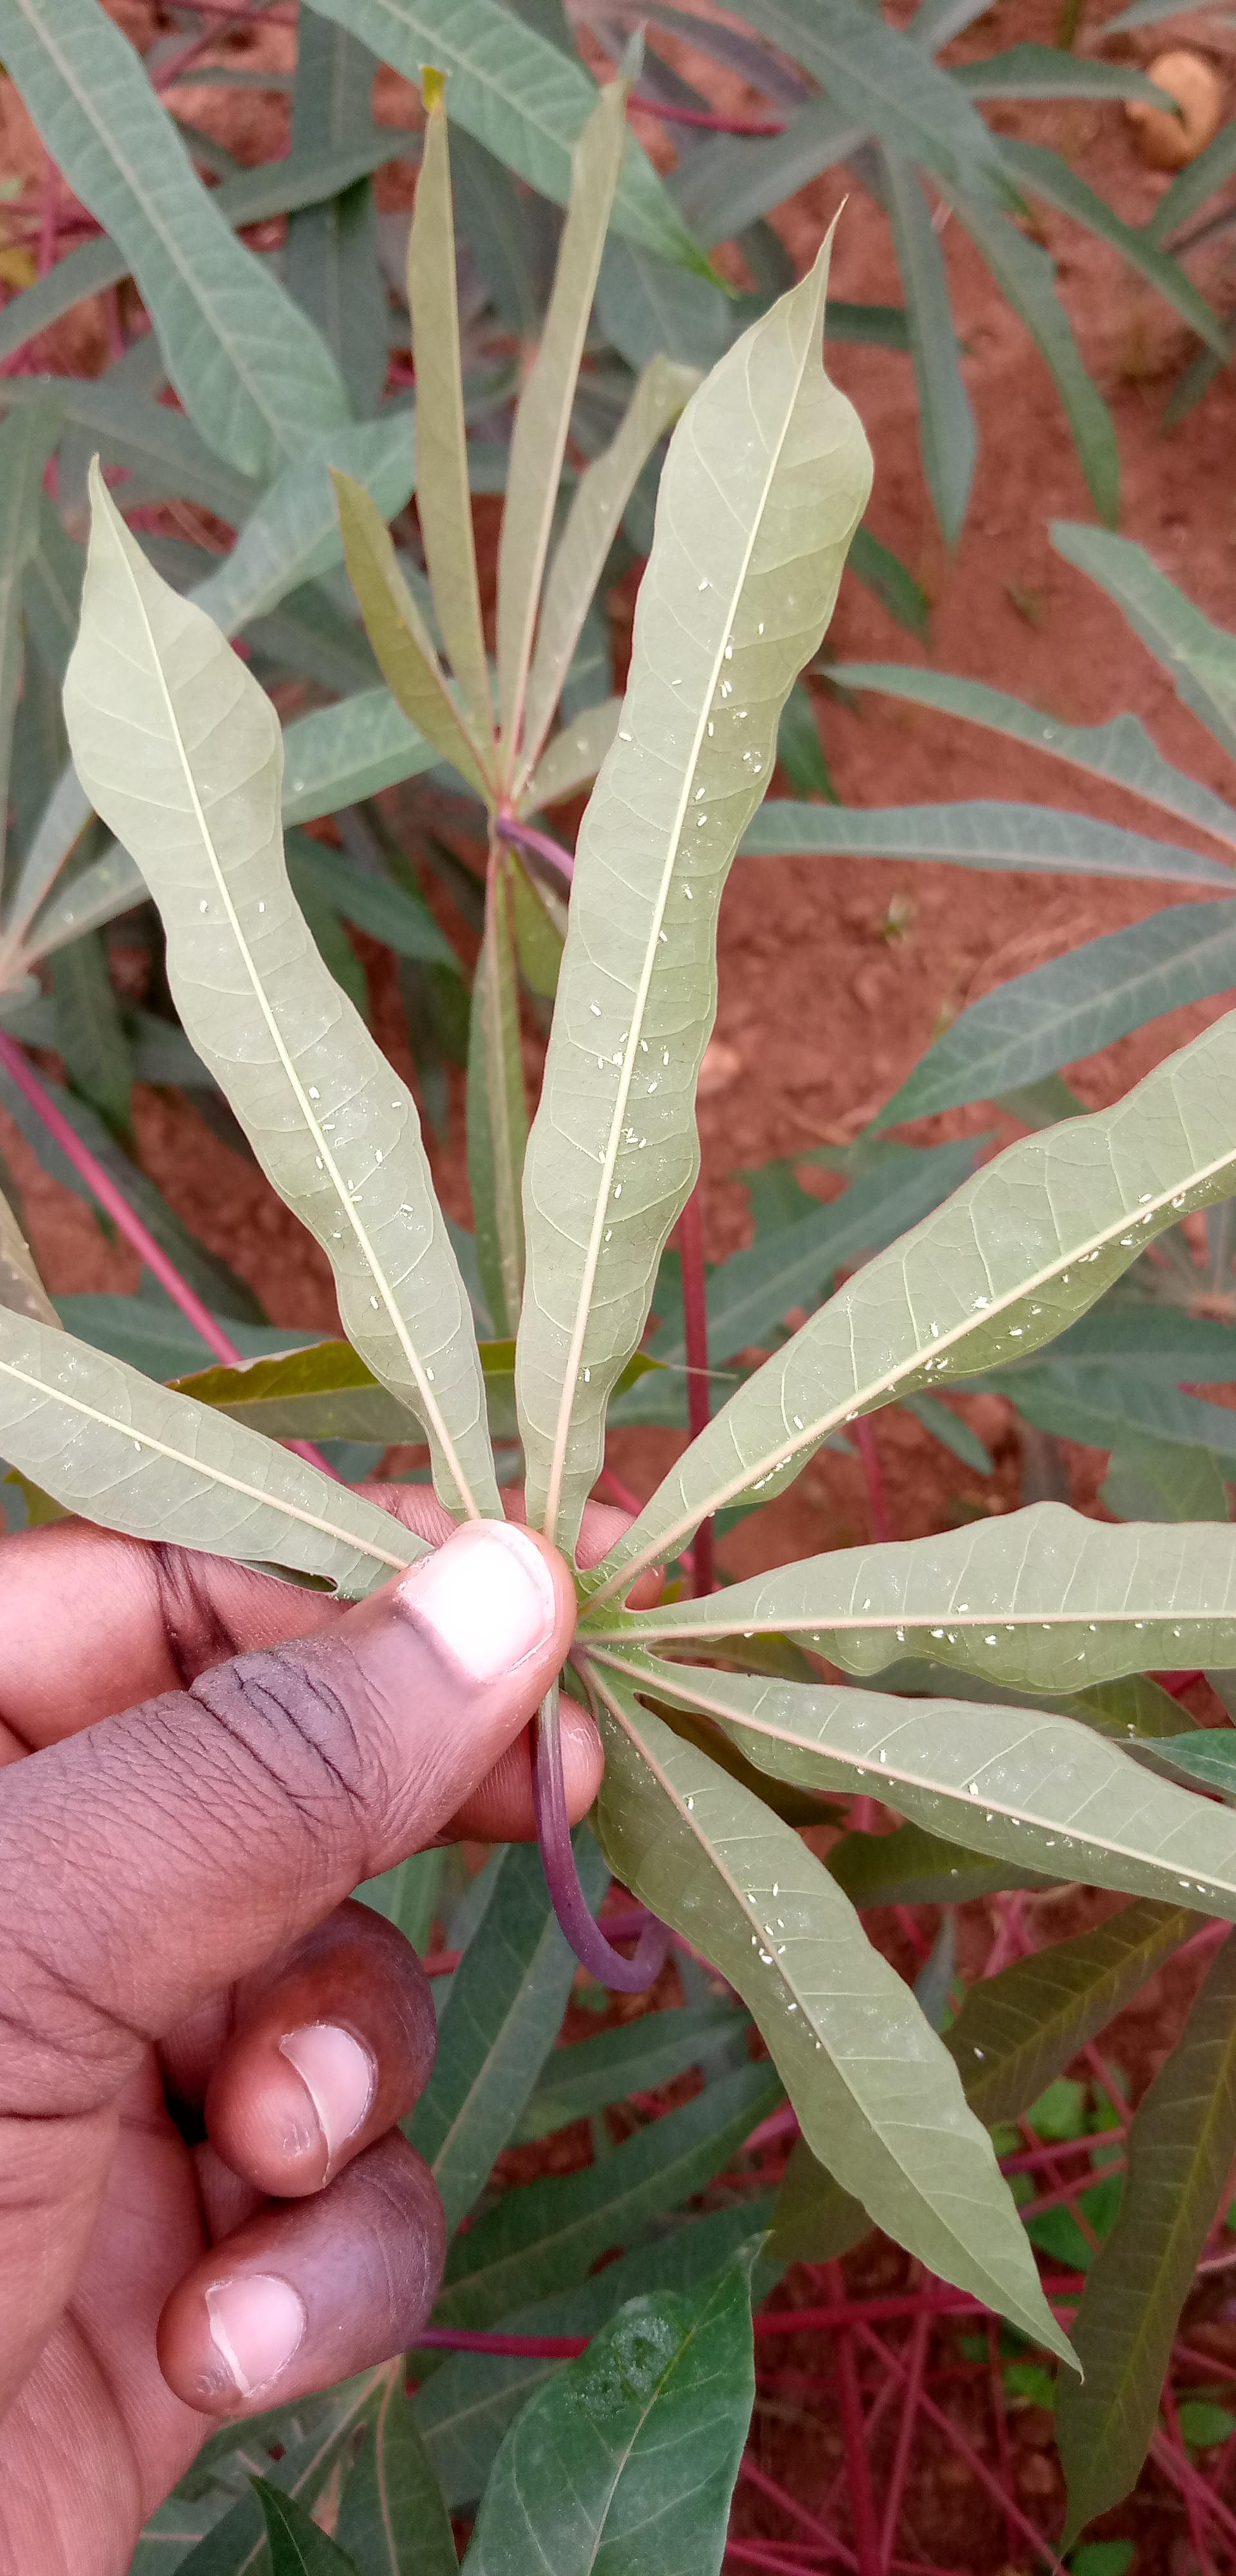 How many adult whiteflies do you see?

99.